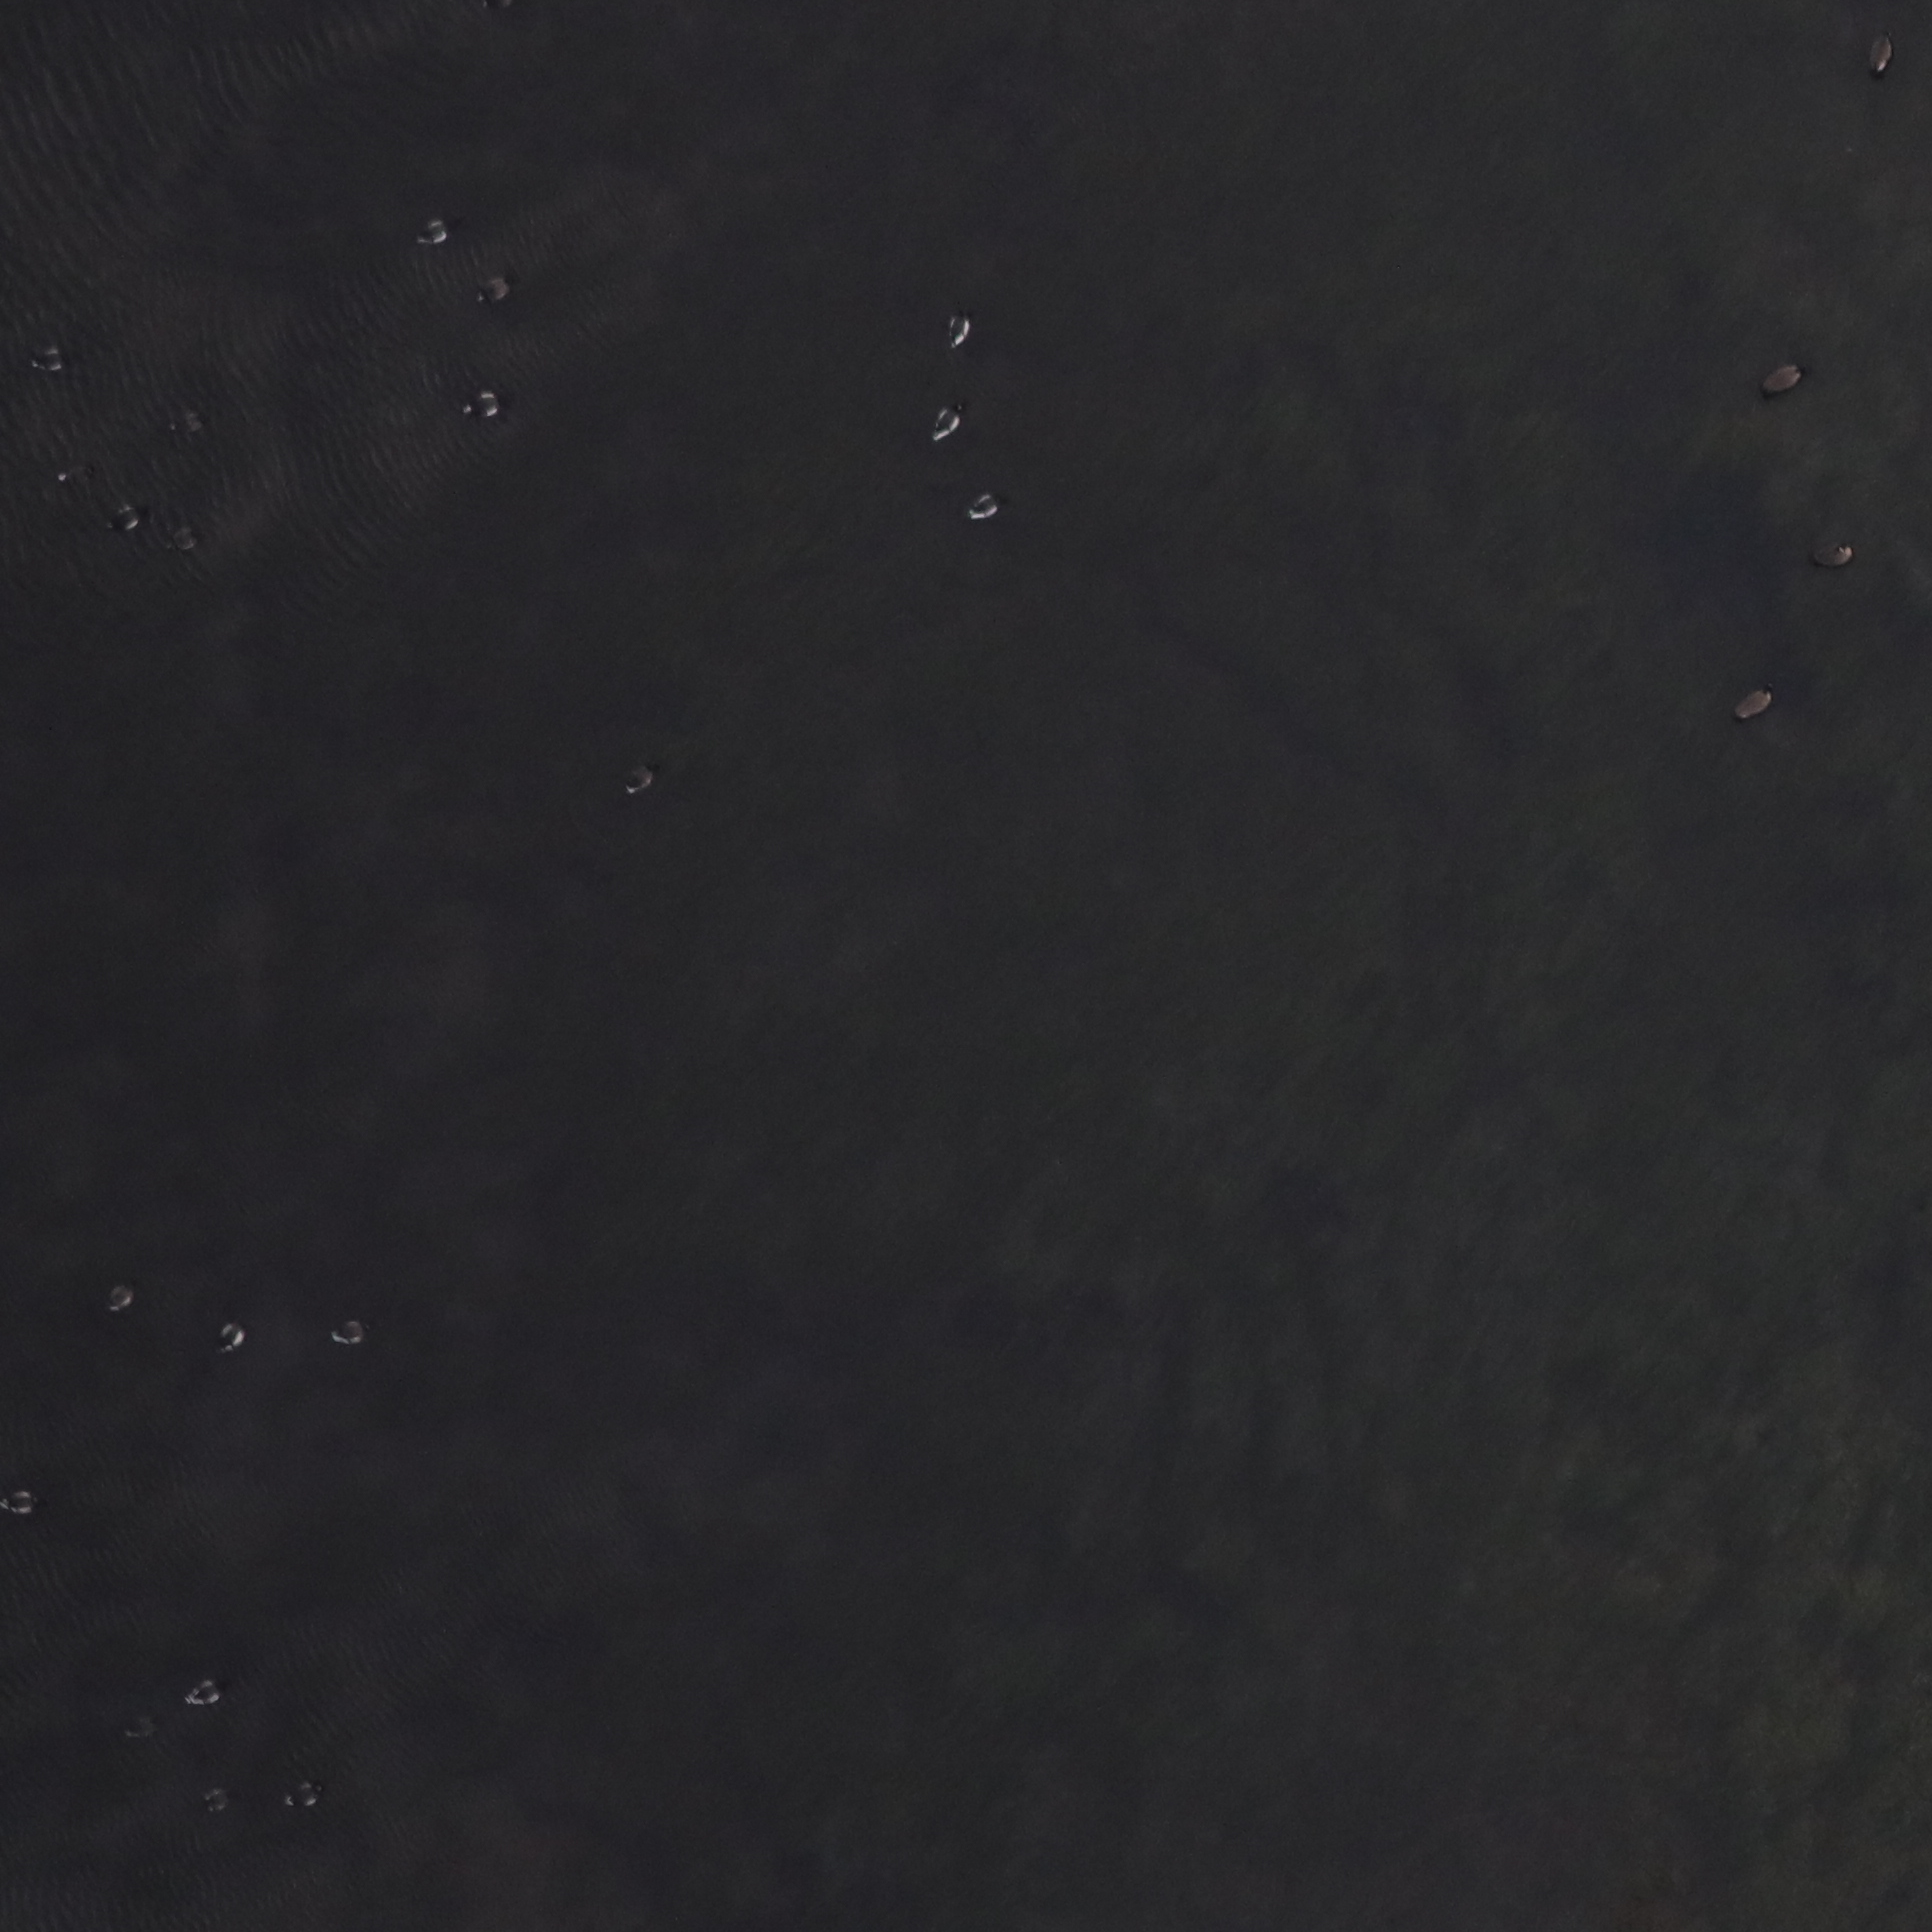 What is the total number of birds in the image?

25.